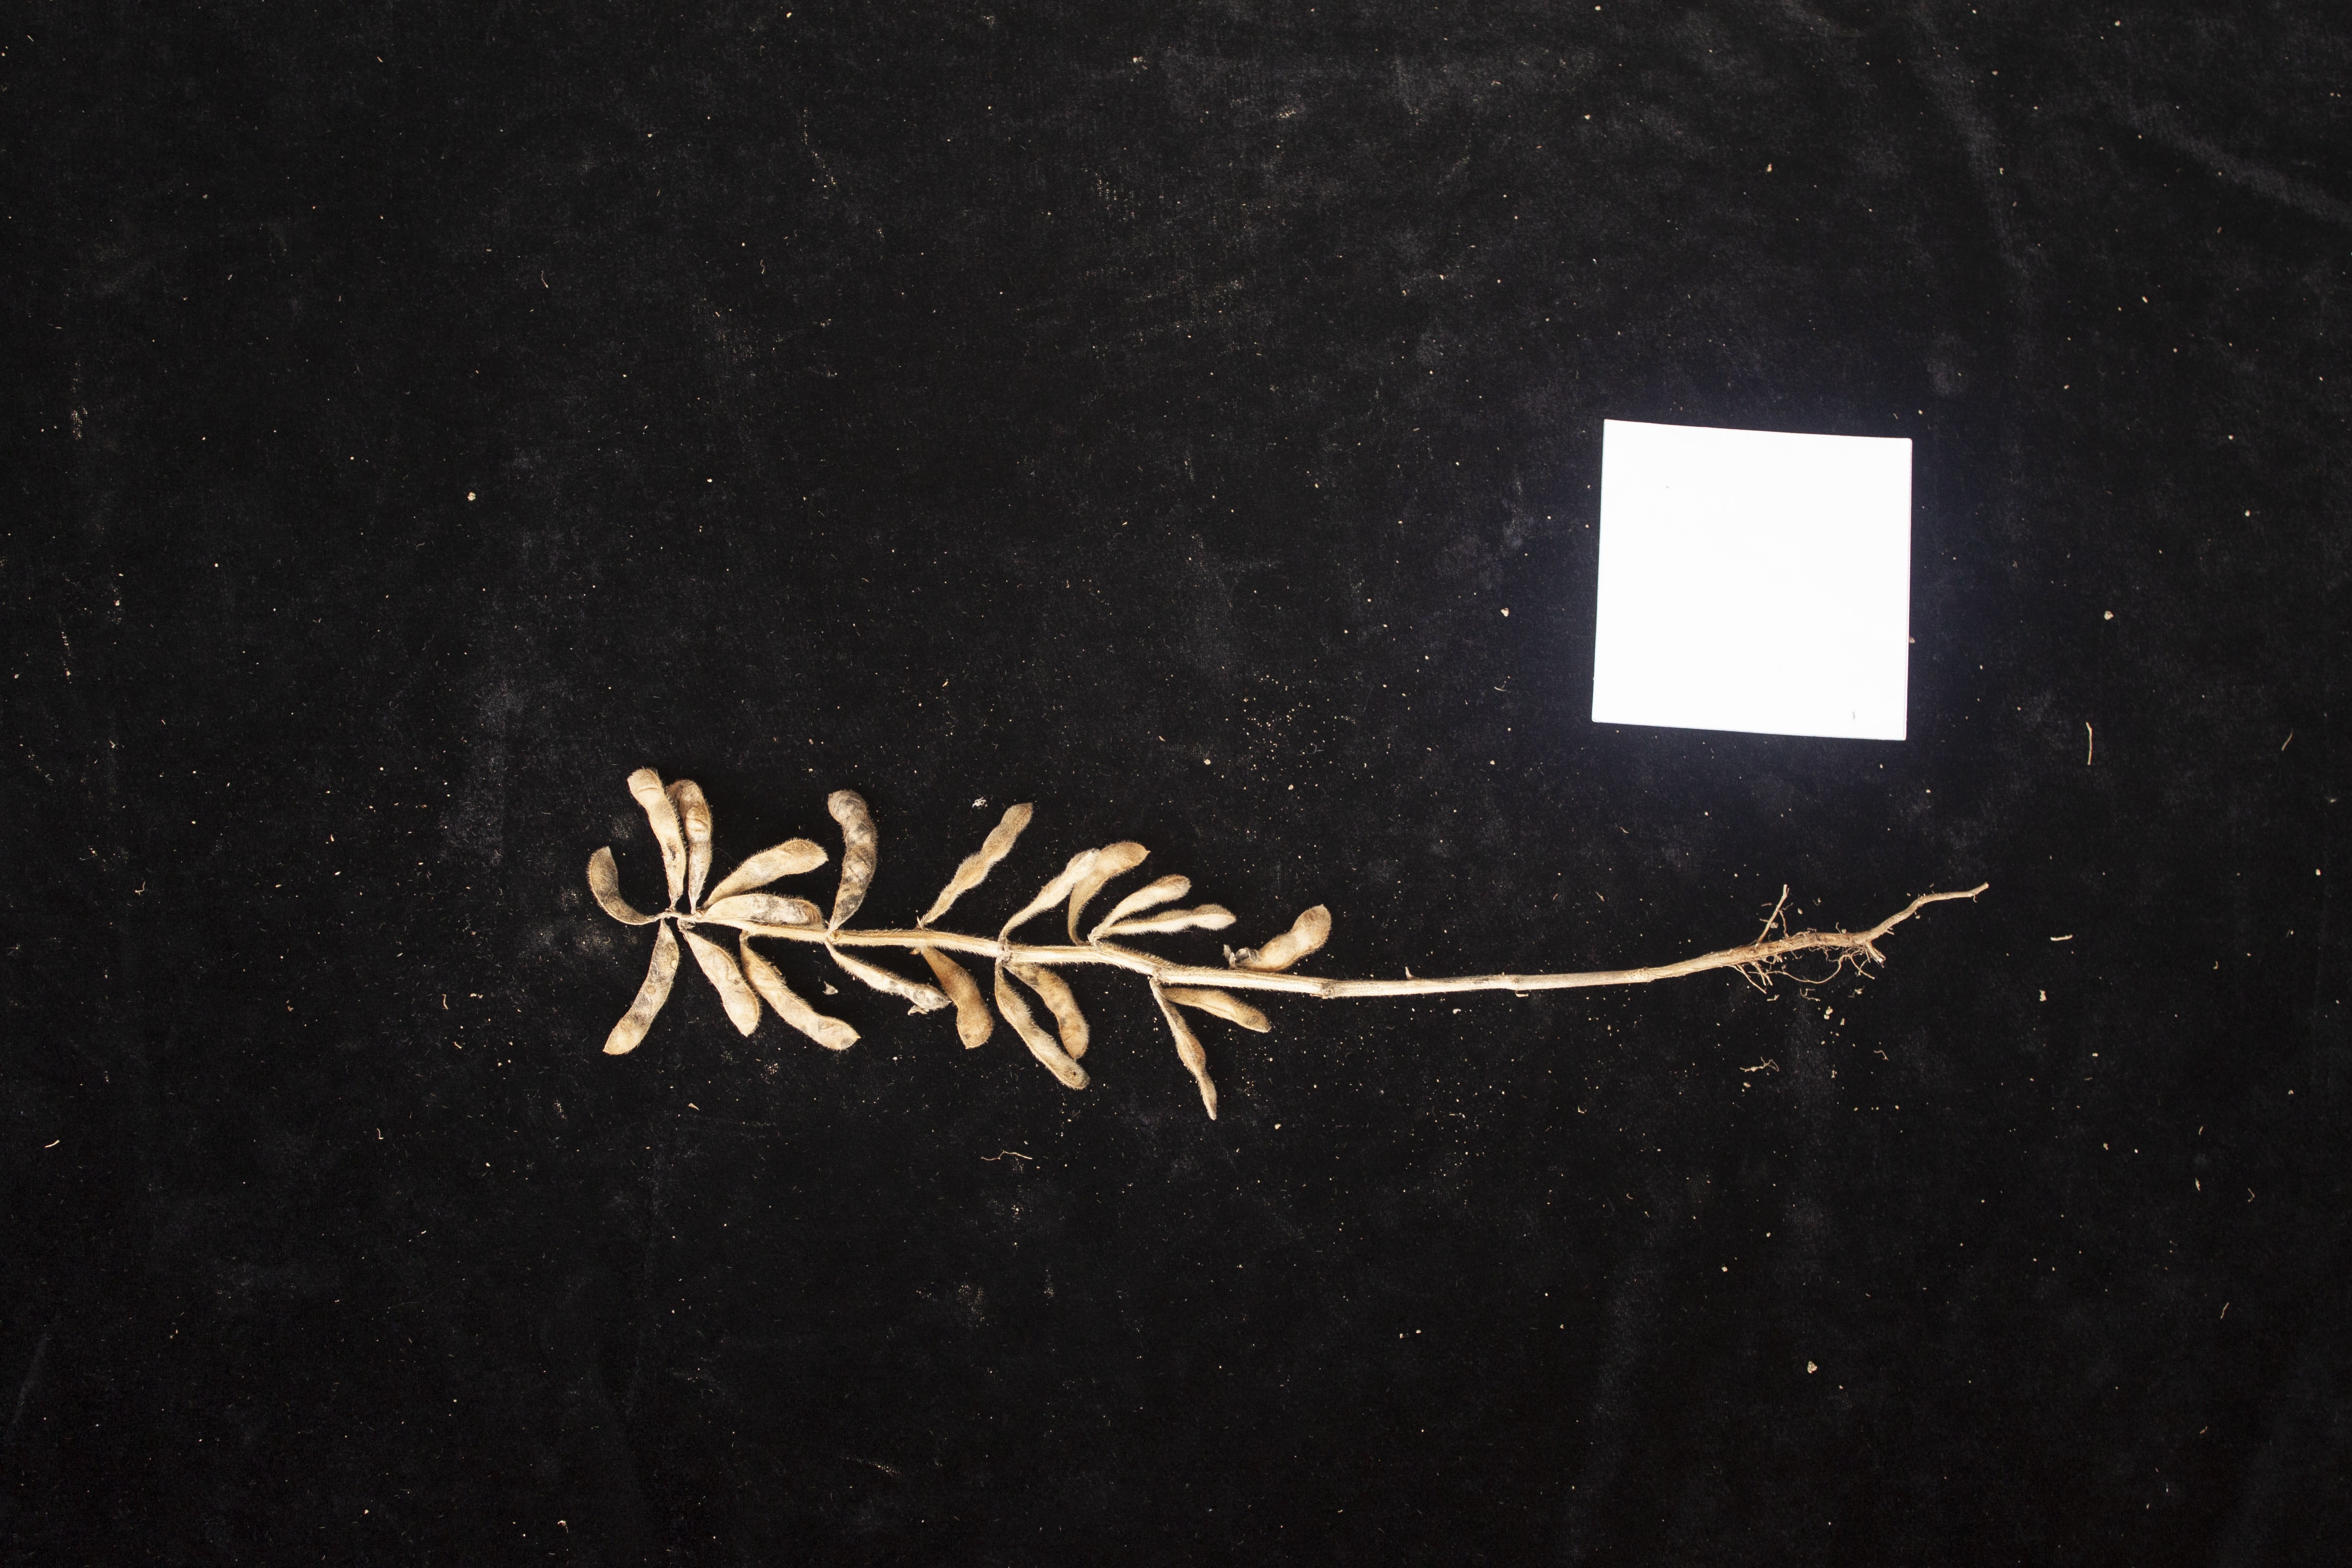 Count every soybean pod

21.